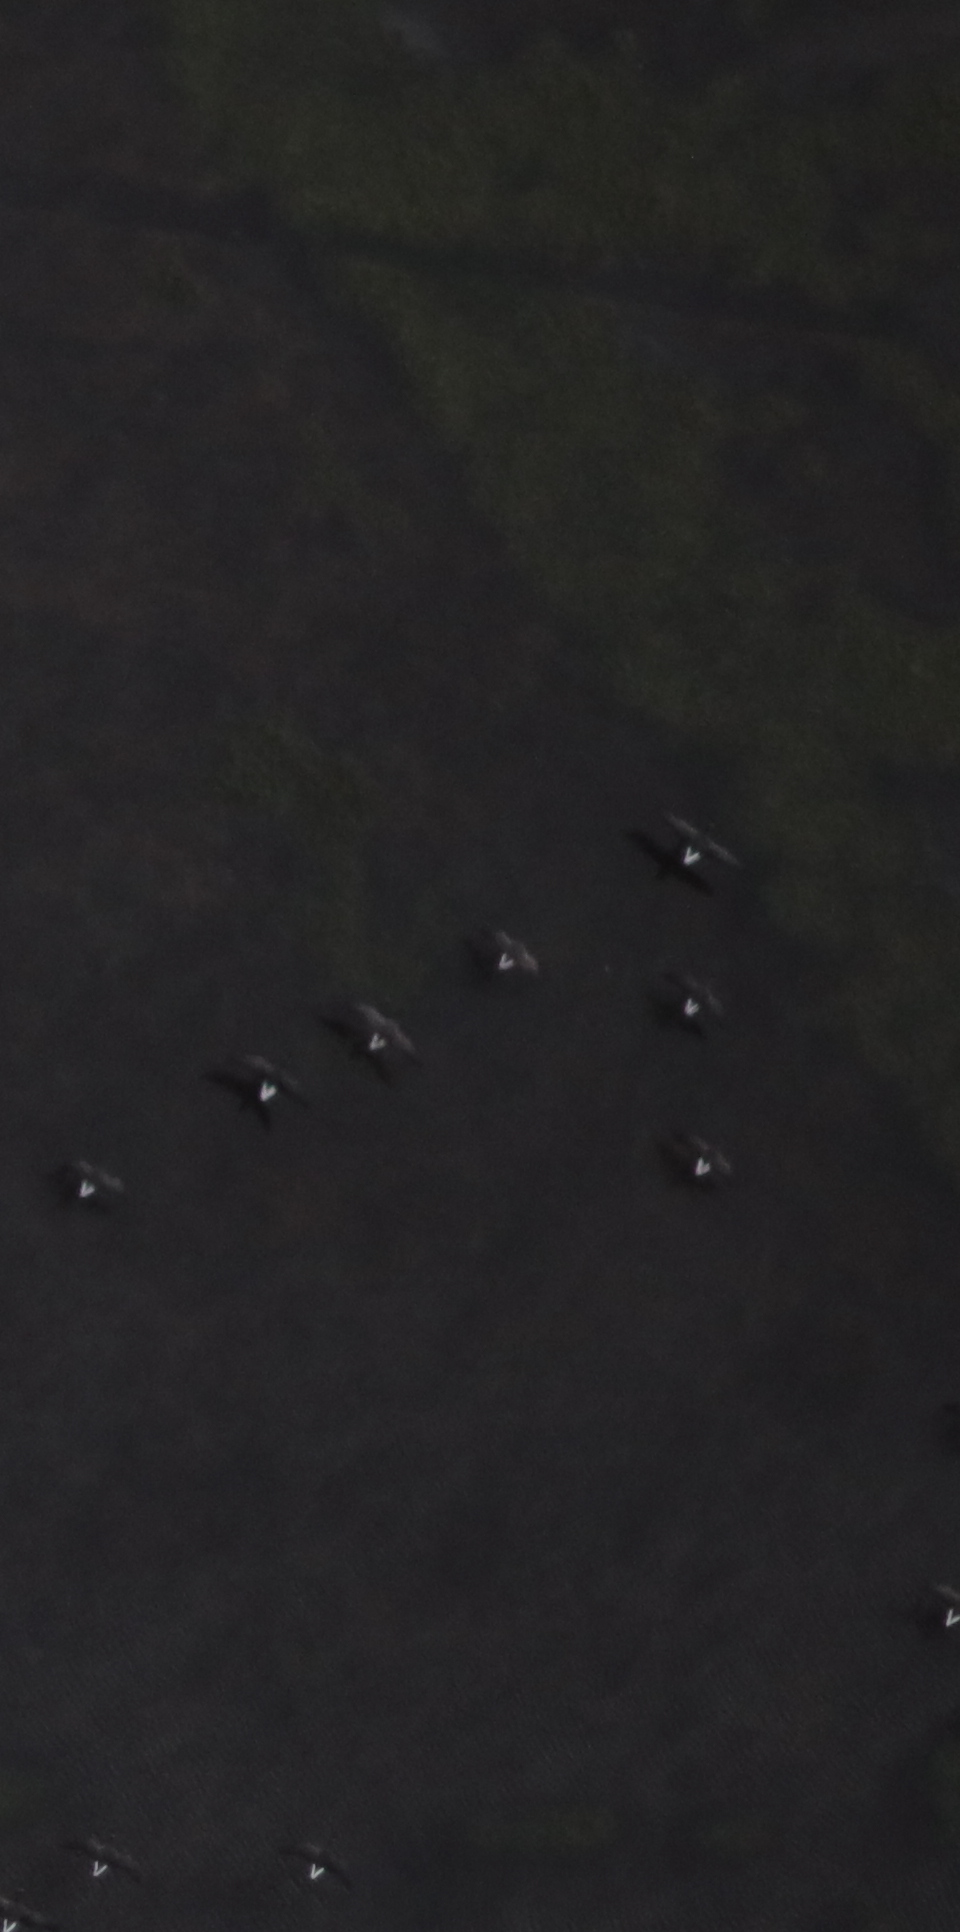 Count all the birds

10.